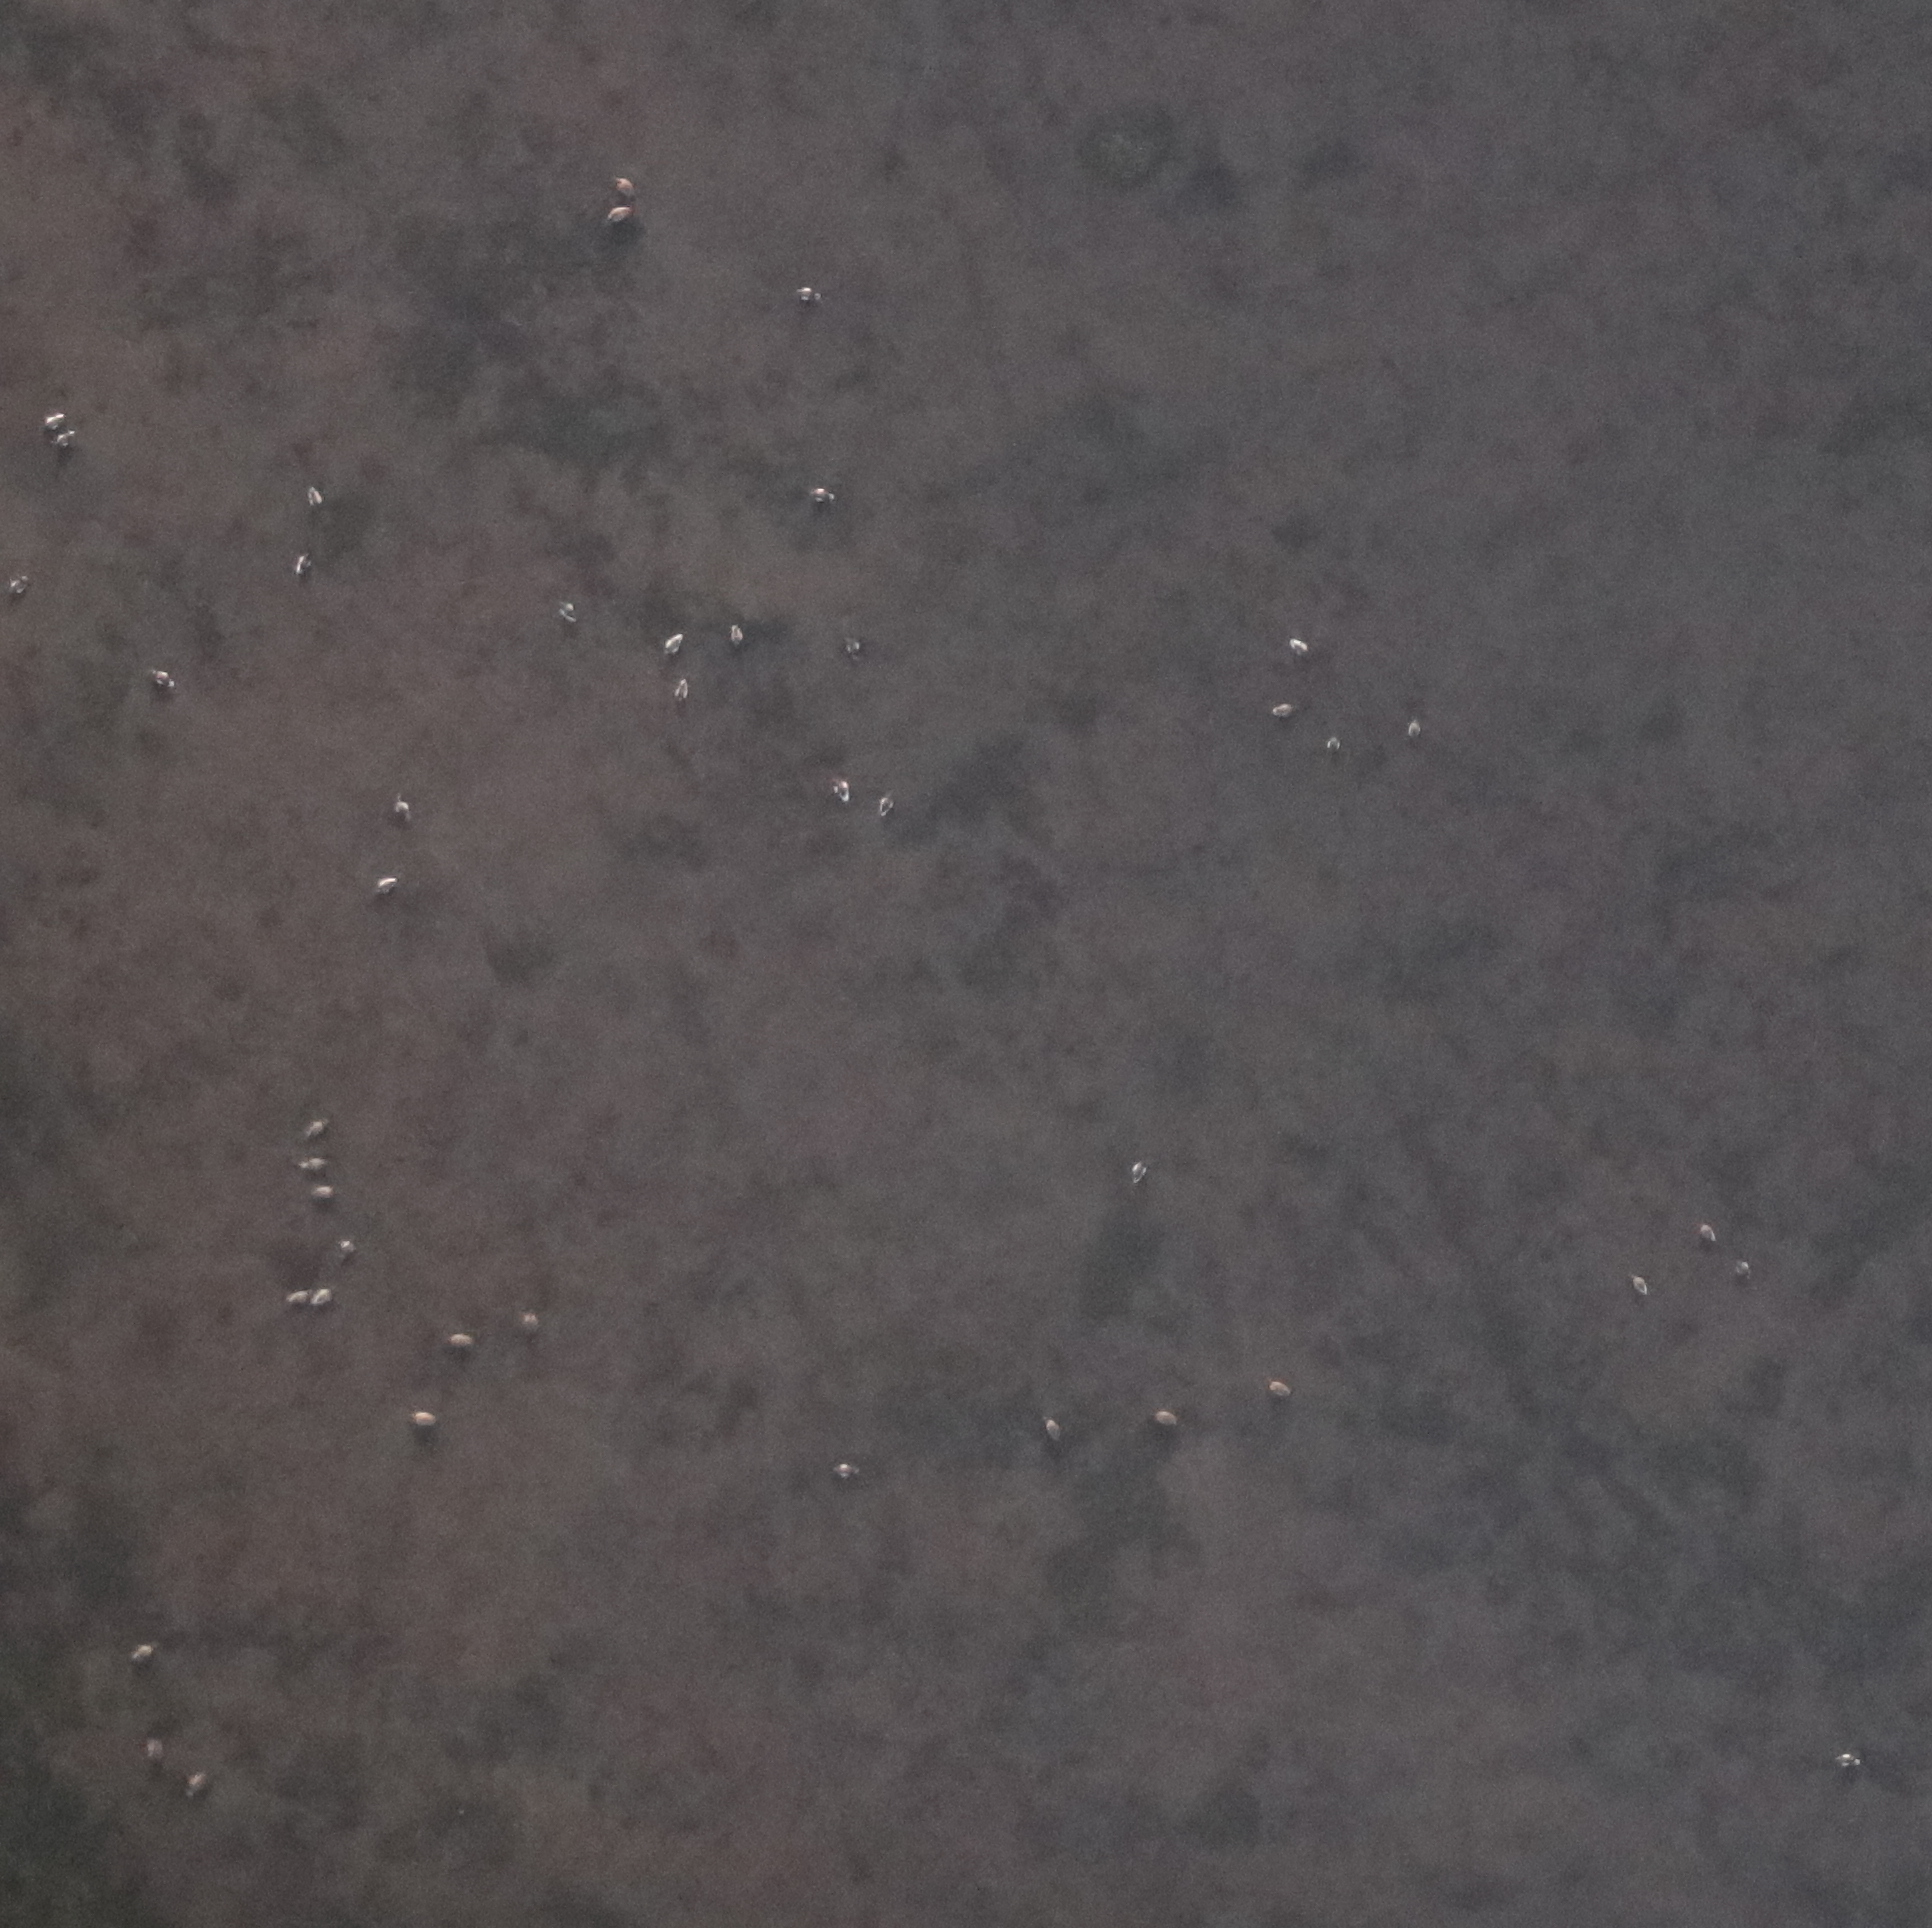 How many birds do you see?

44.